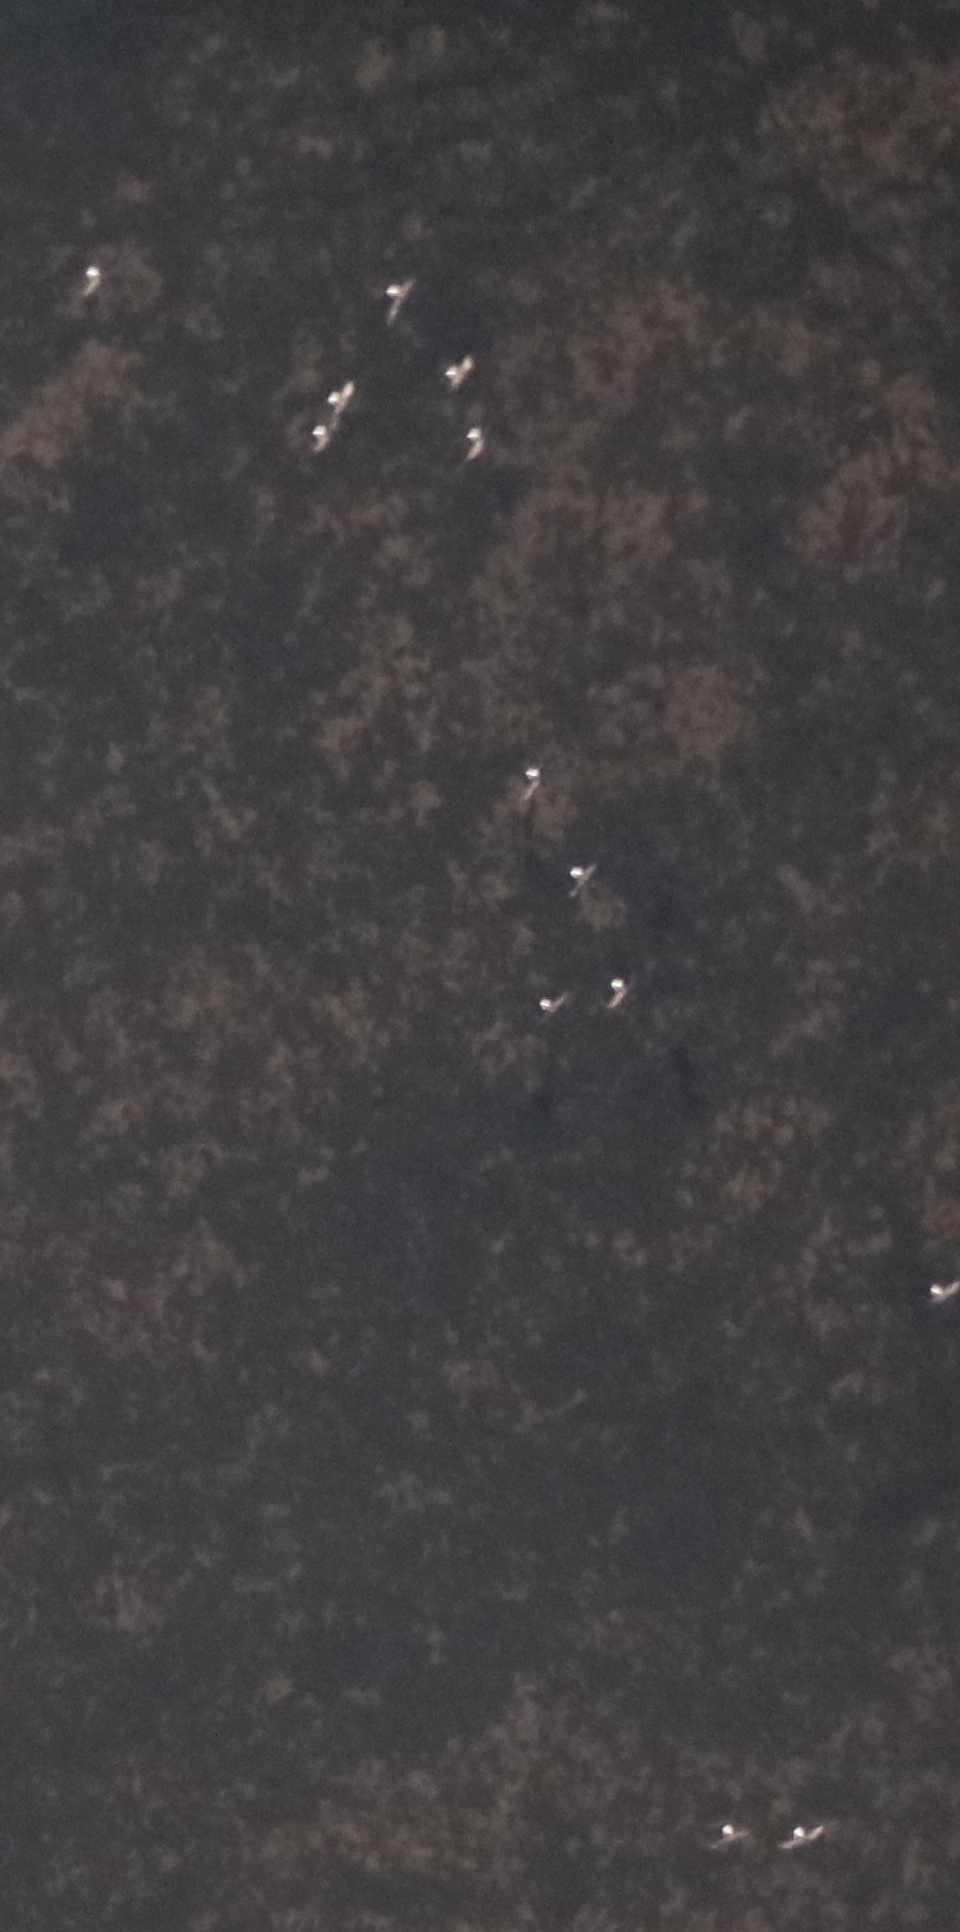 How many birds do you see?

13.